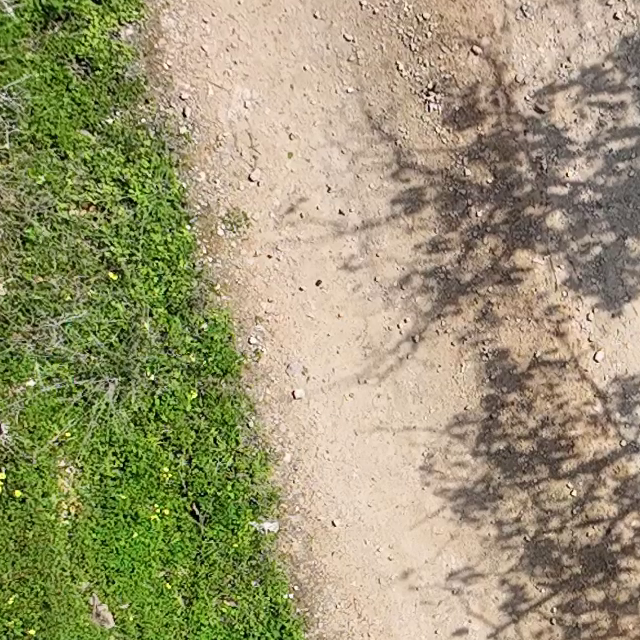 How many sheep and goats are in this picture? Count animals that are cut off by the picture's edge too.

0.